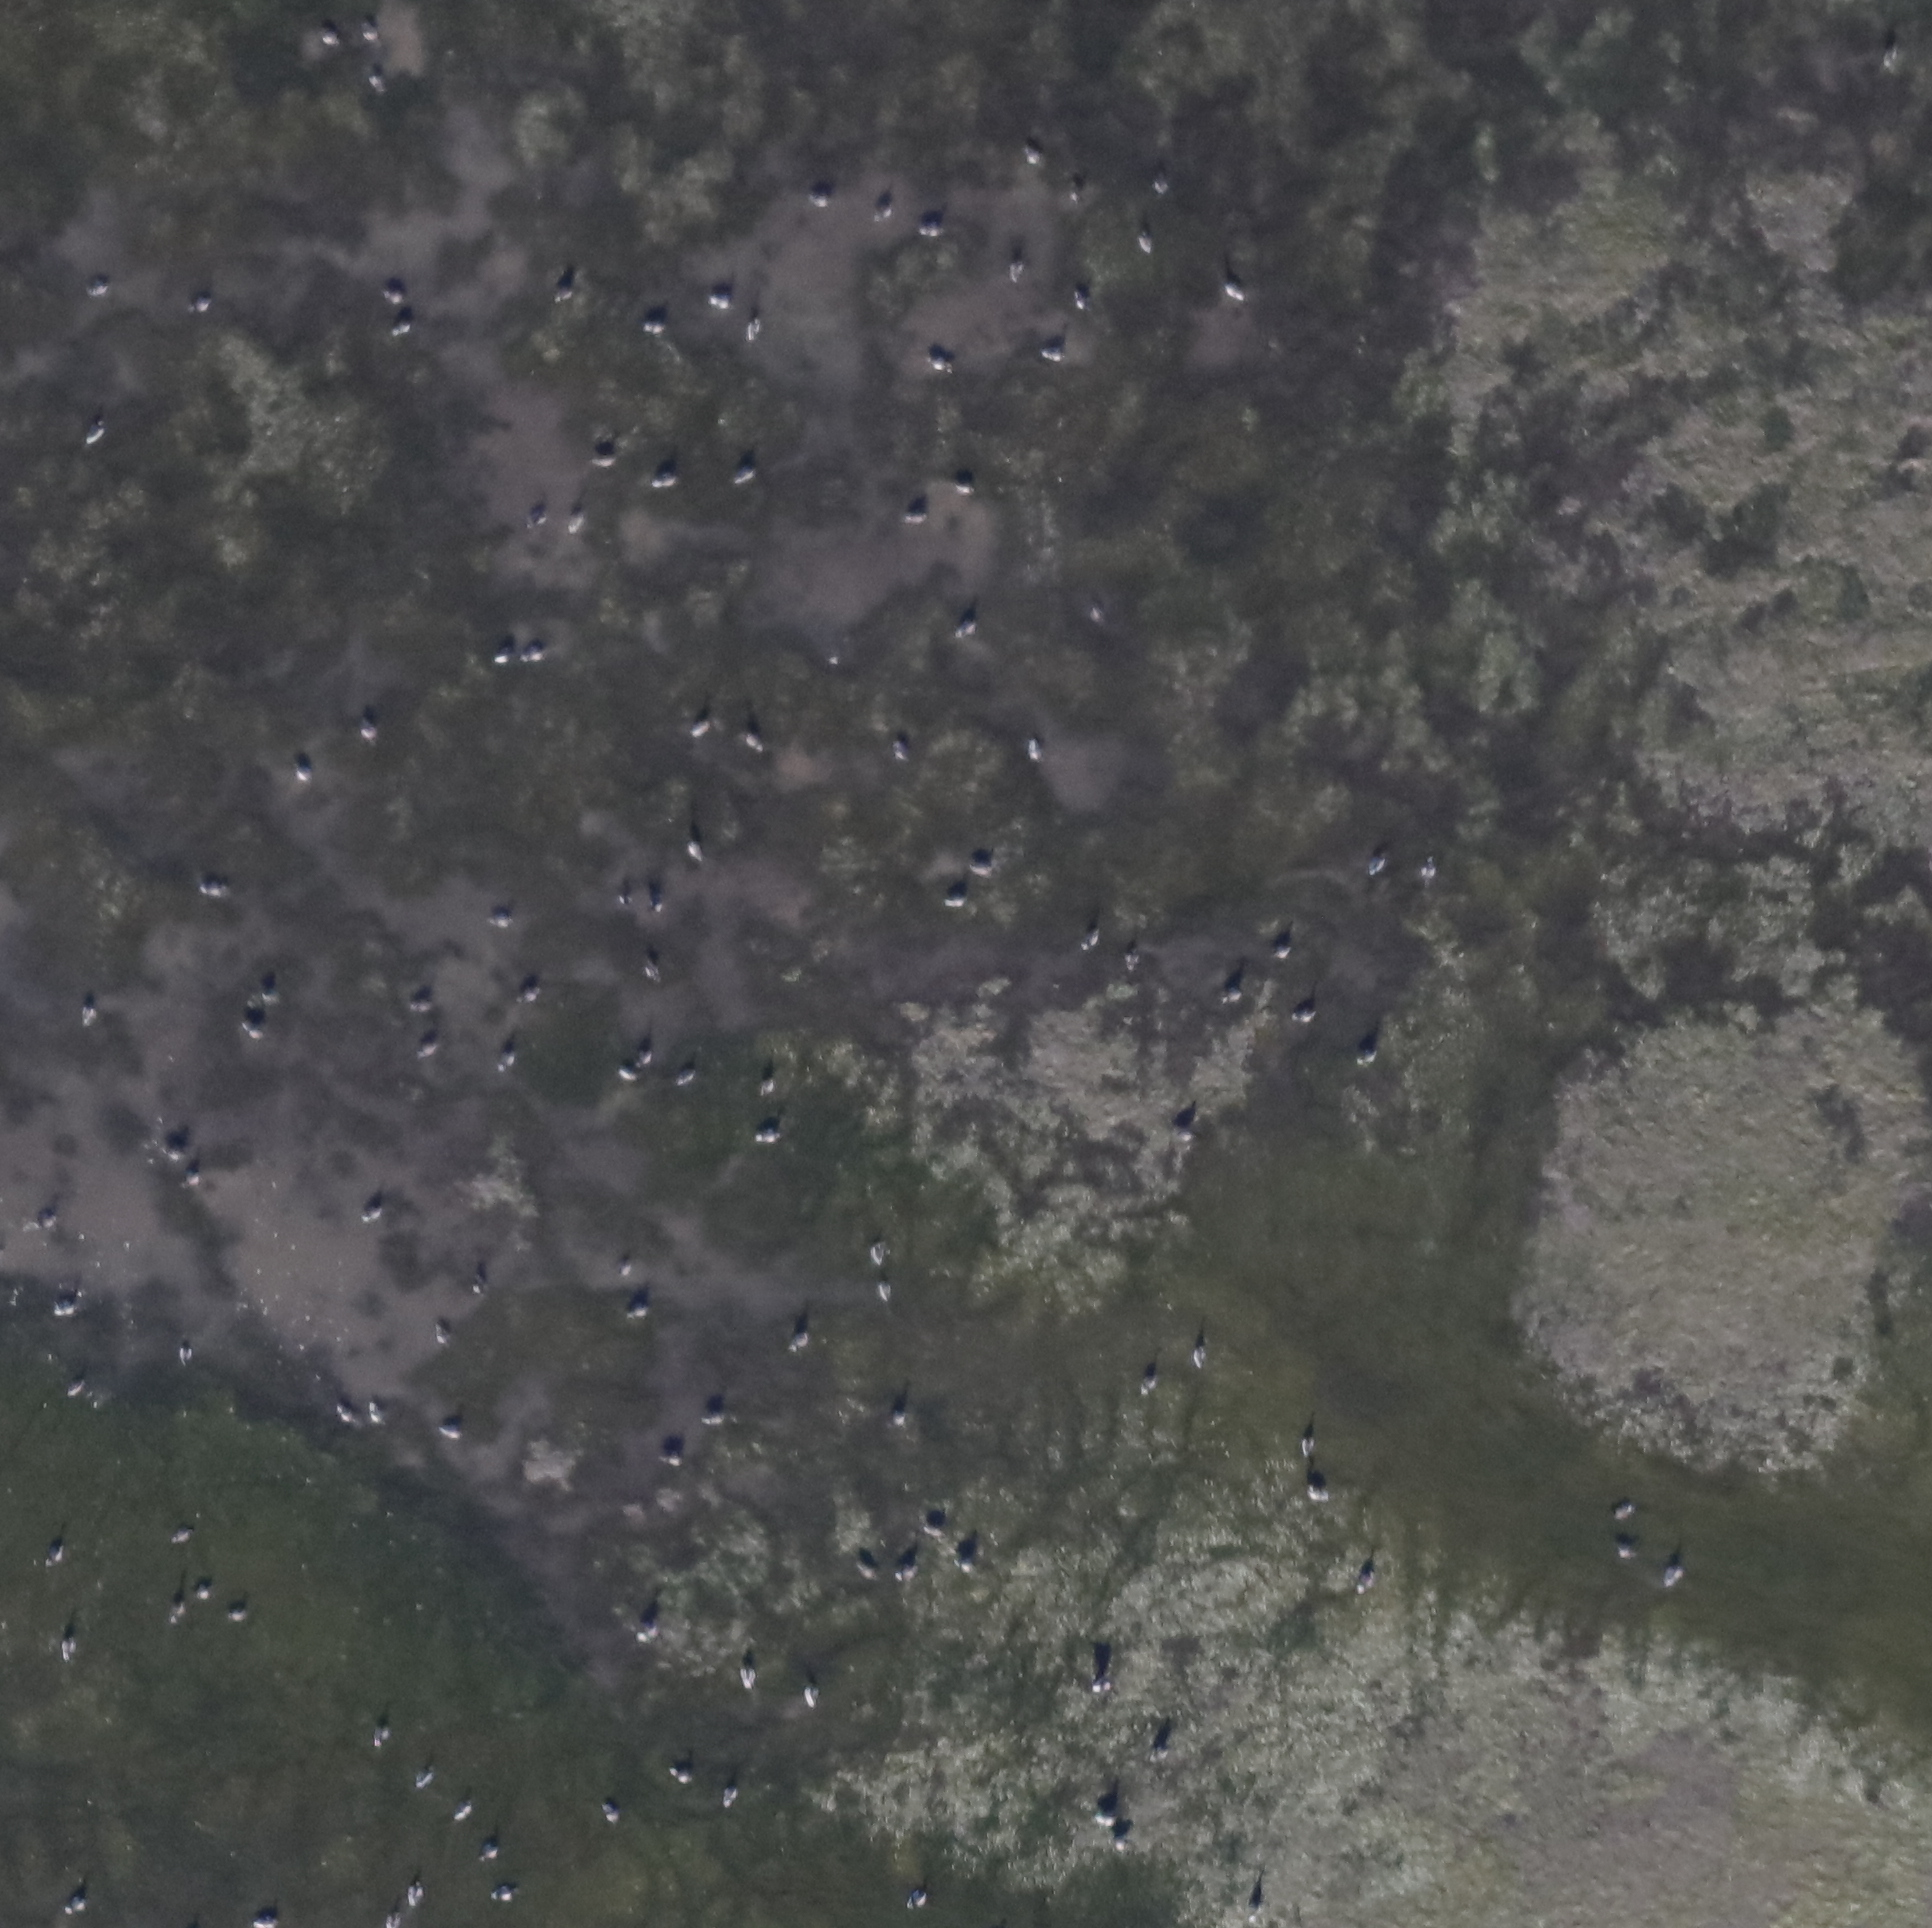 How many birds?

130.